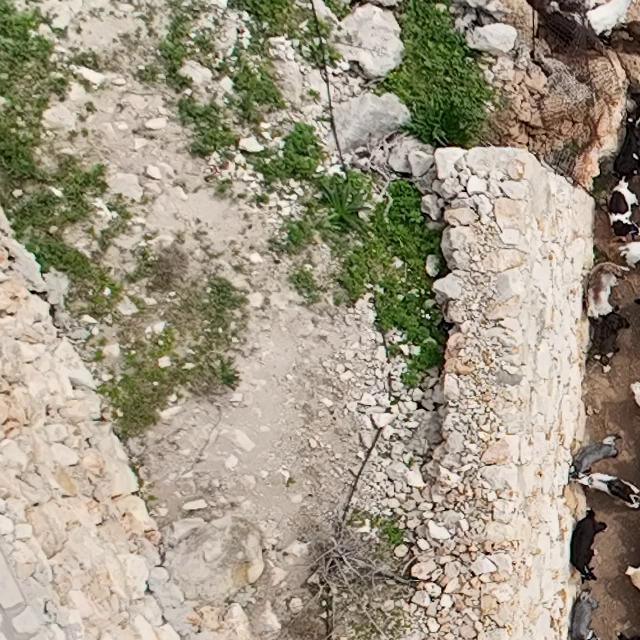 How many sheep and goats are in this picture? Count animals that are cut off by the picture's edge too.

15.